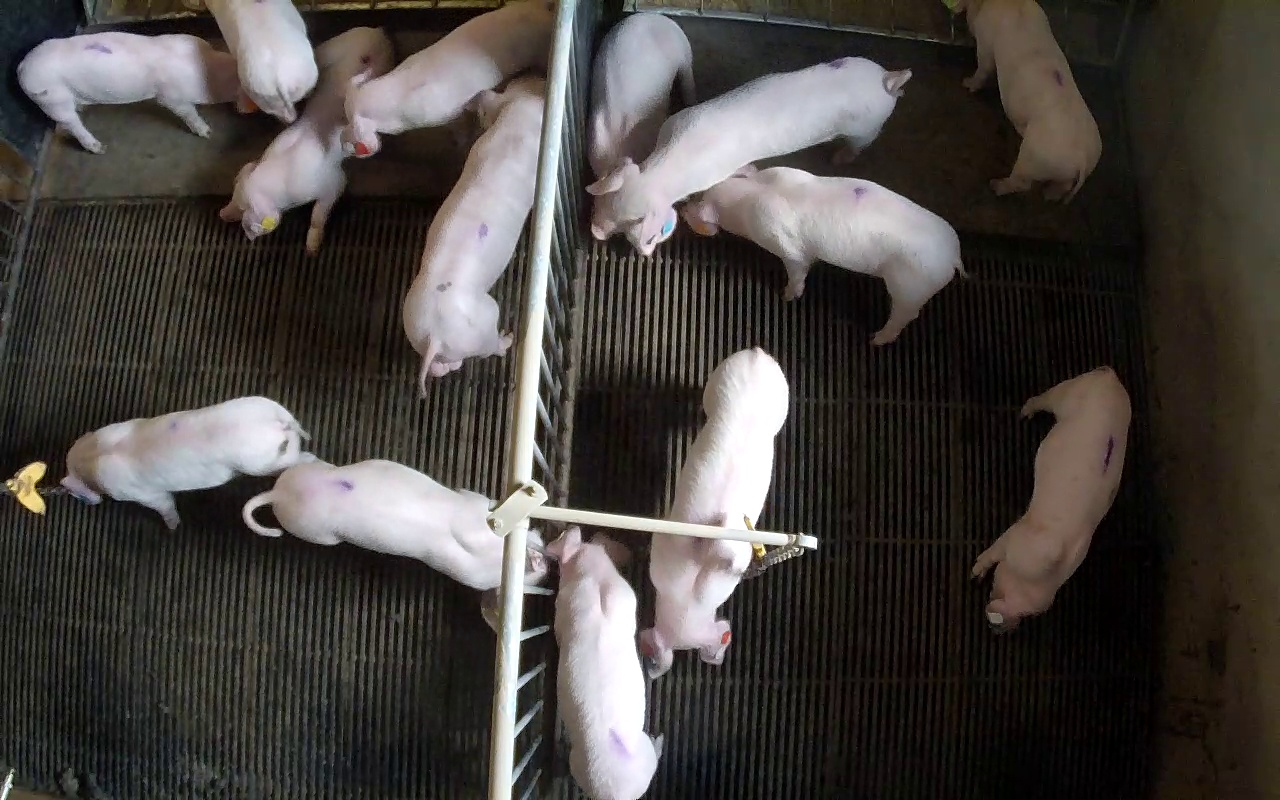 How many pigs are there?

14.